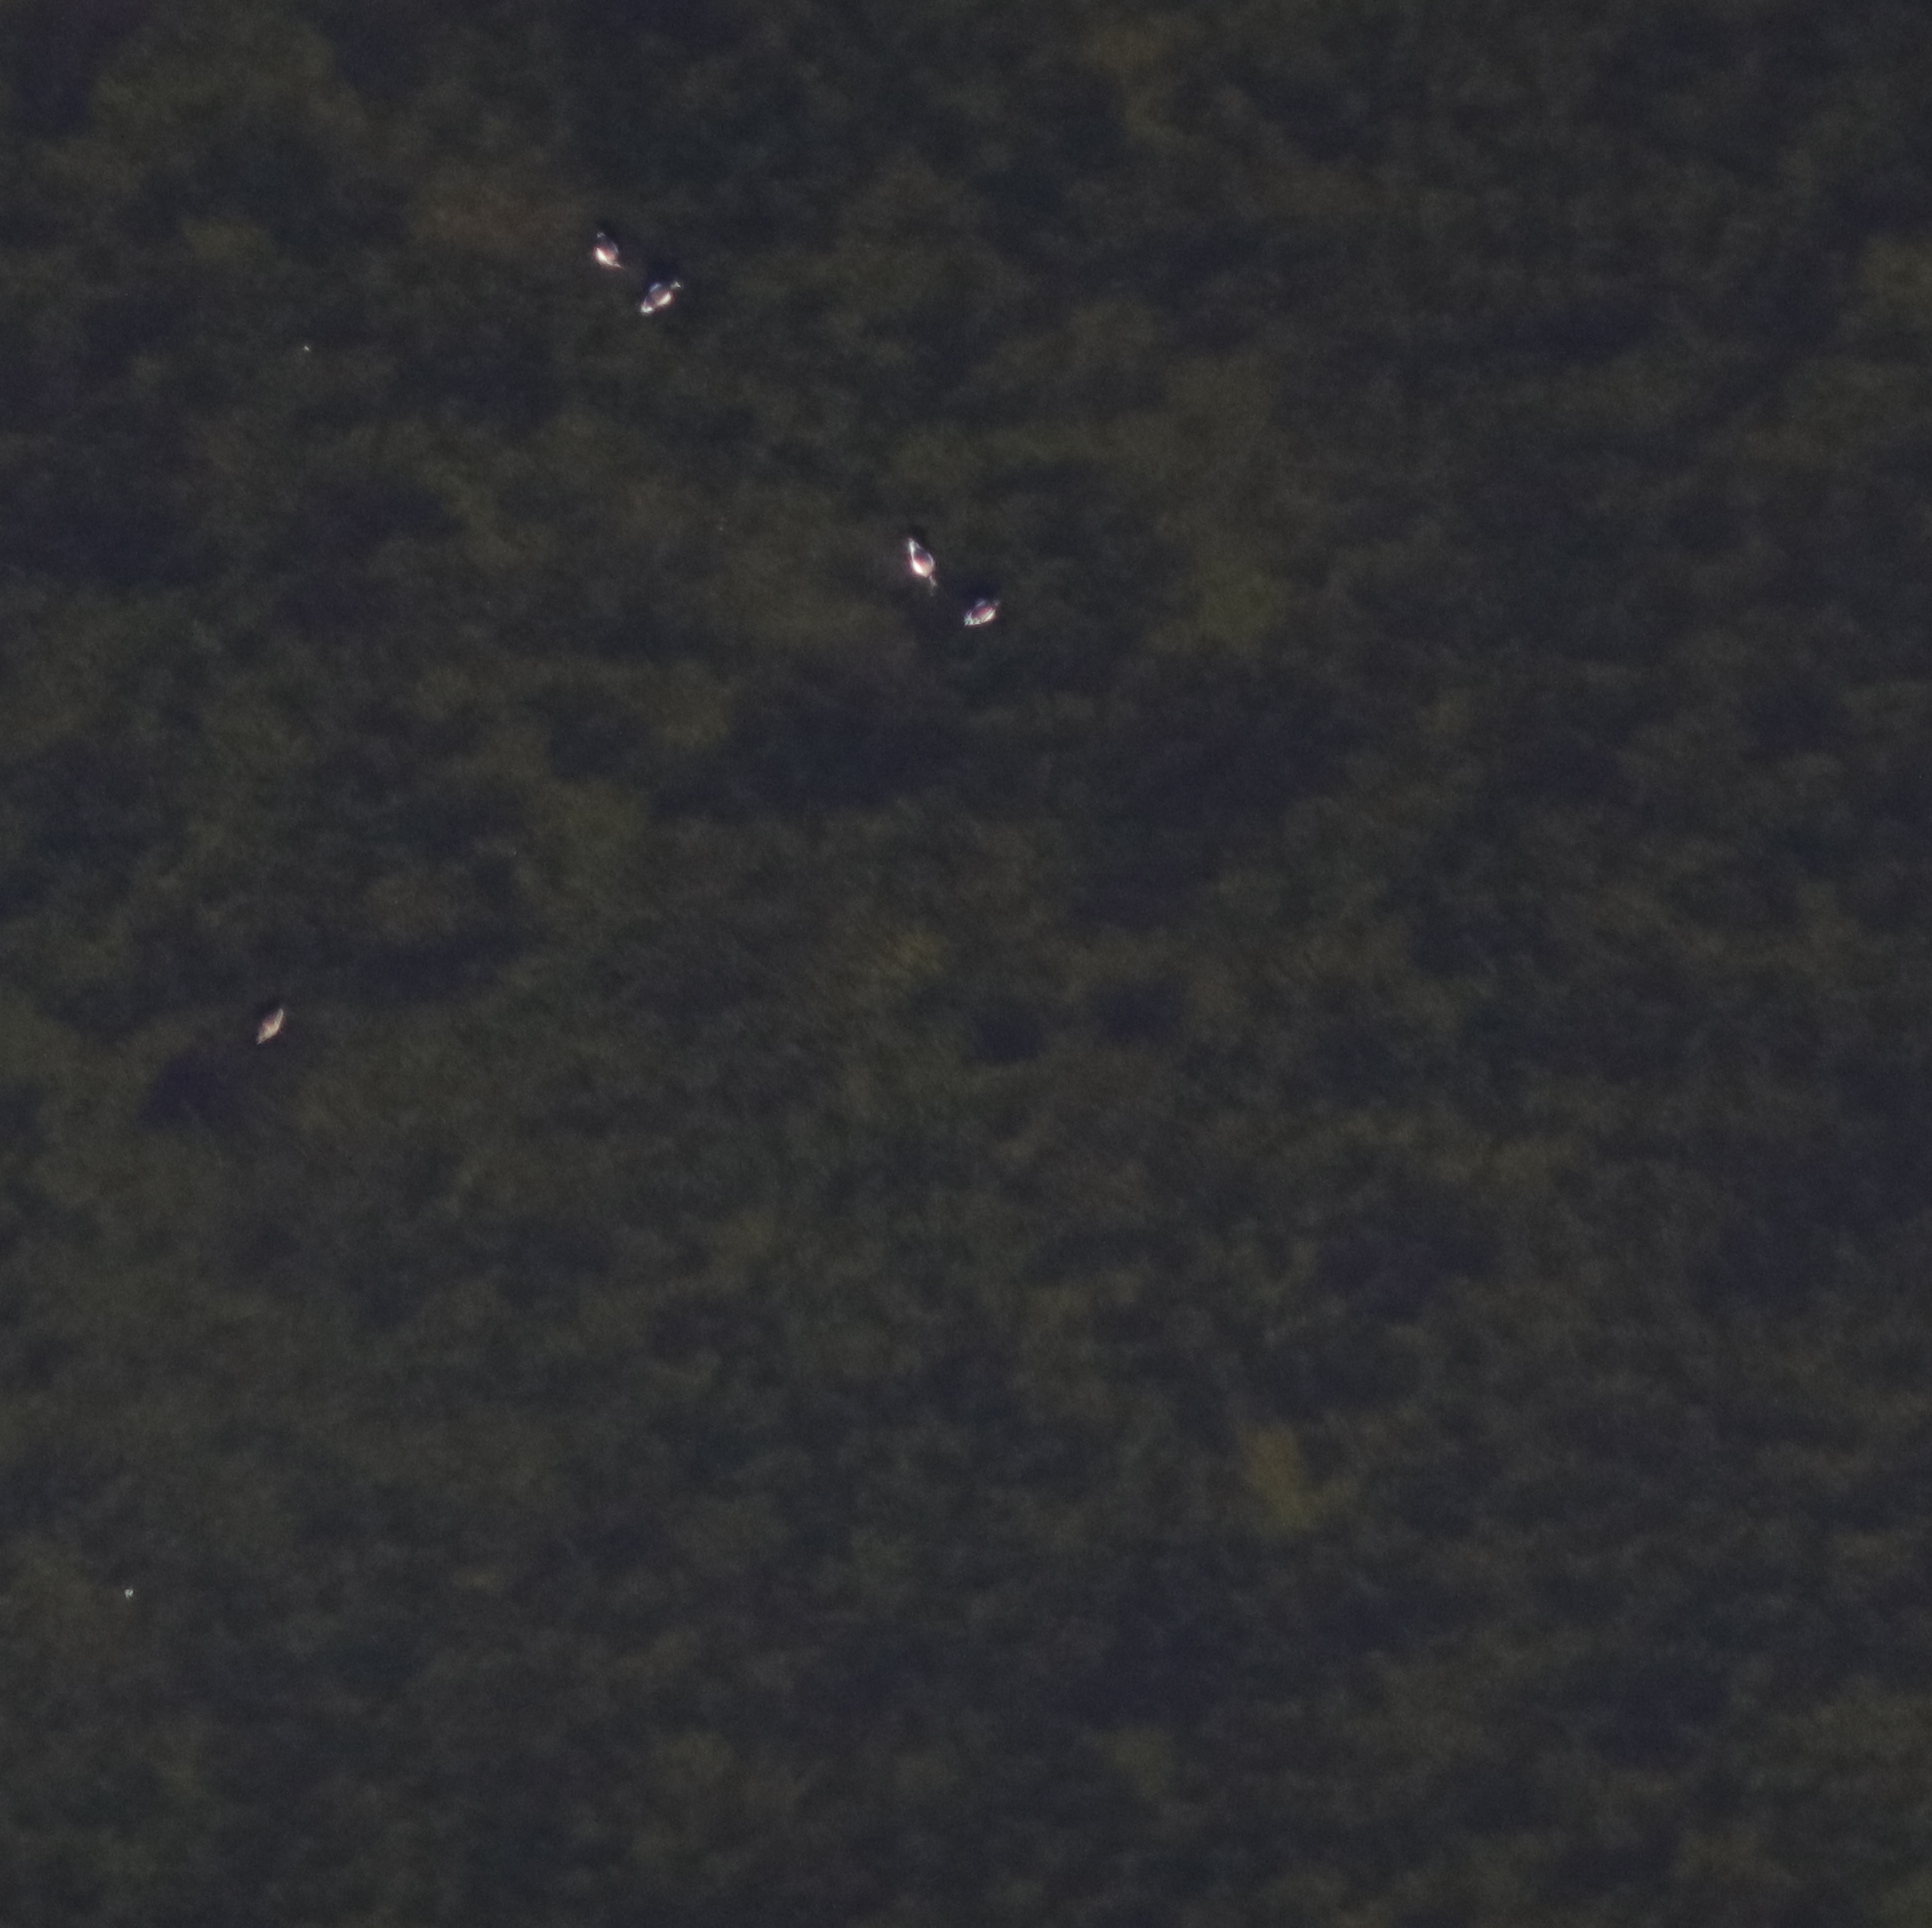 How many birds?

5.